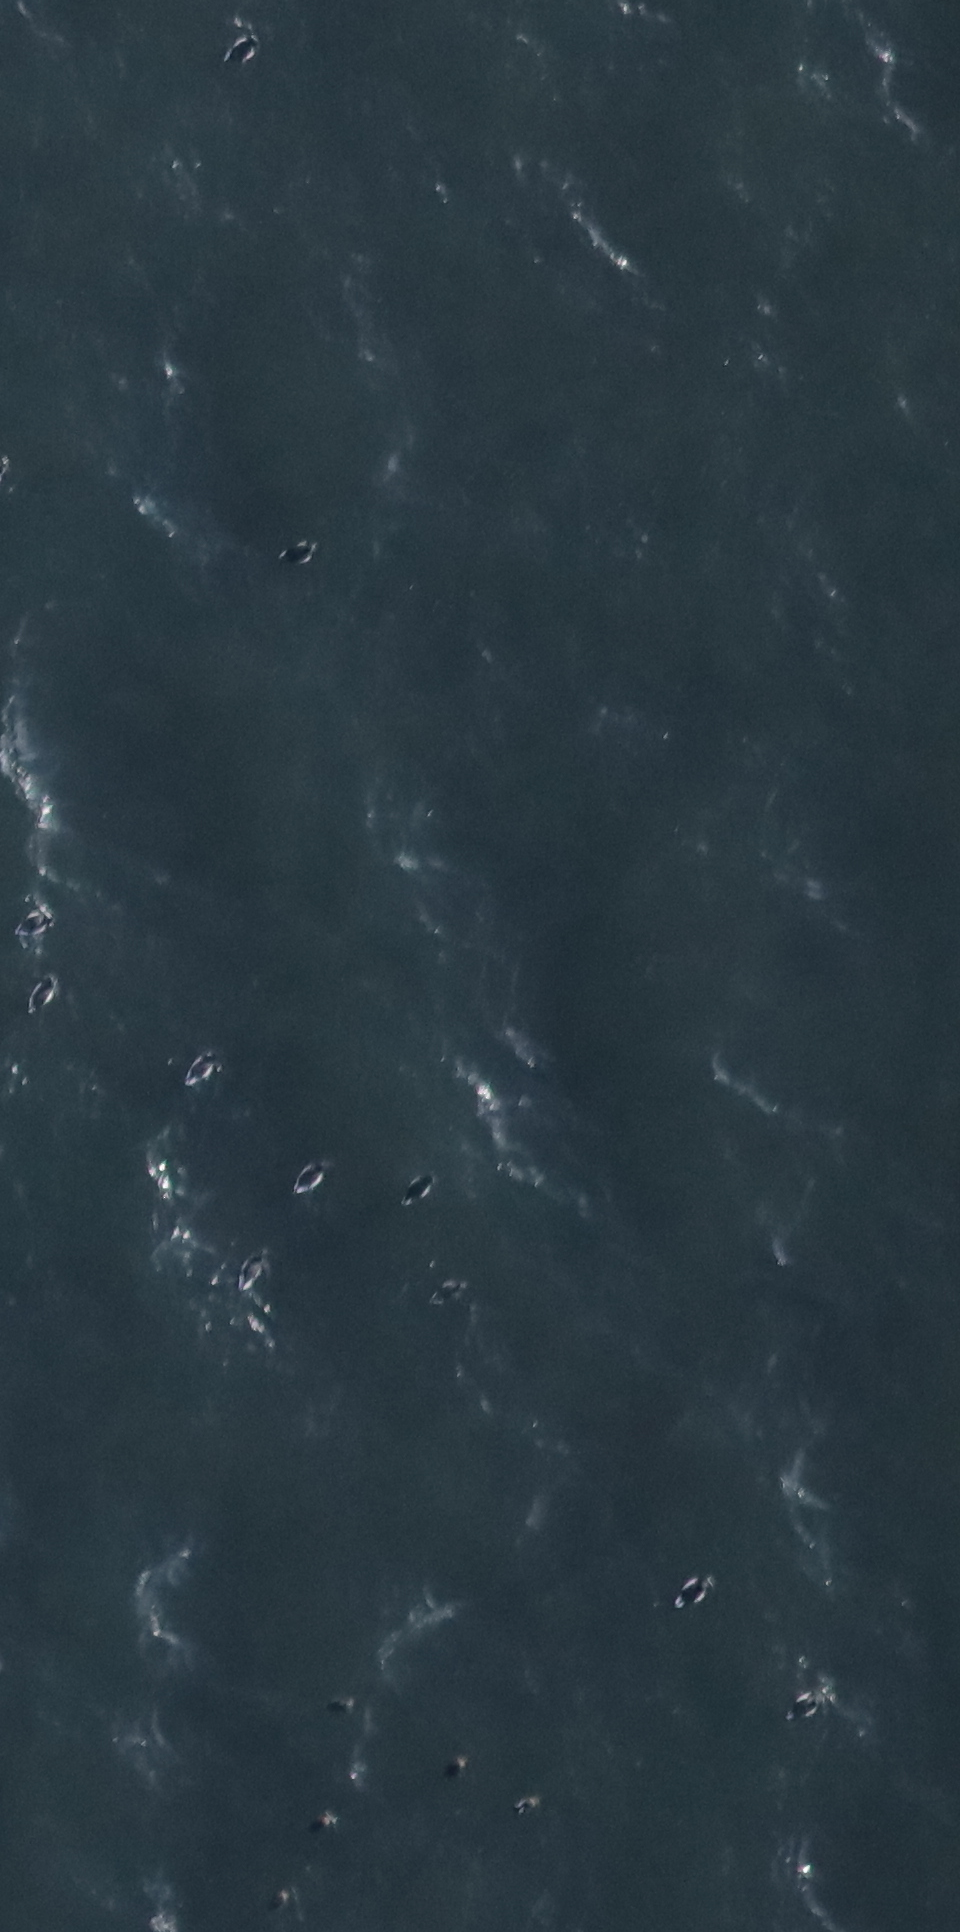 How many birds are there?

16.